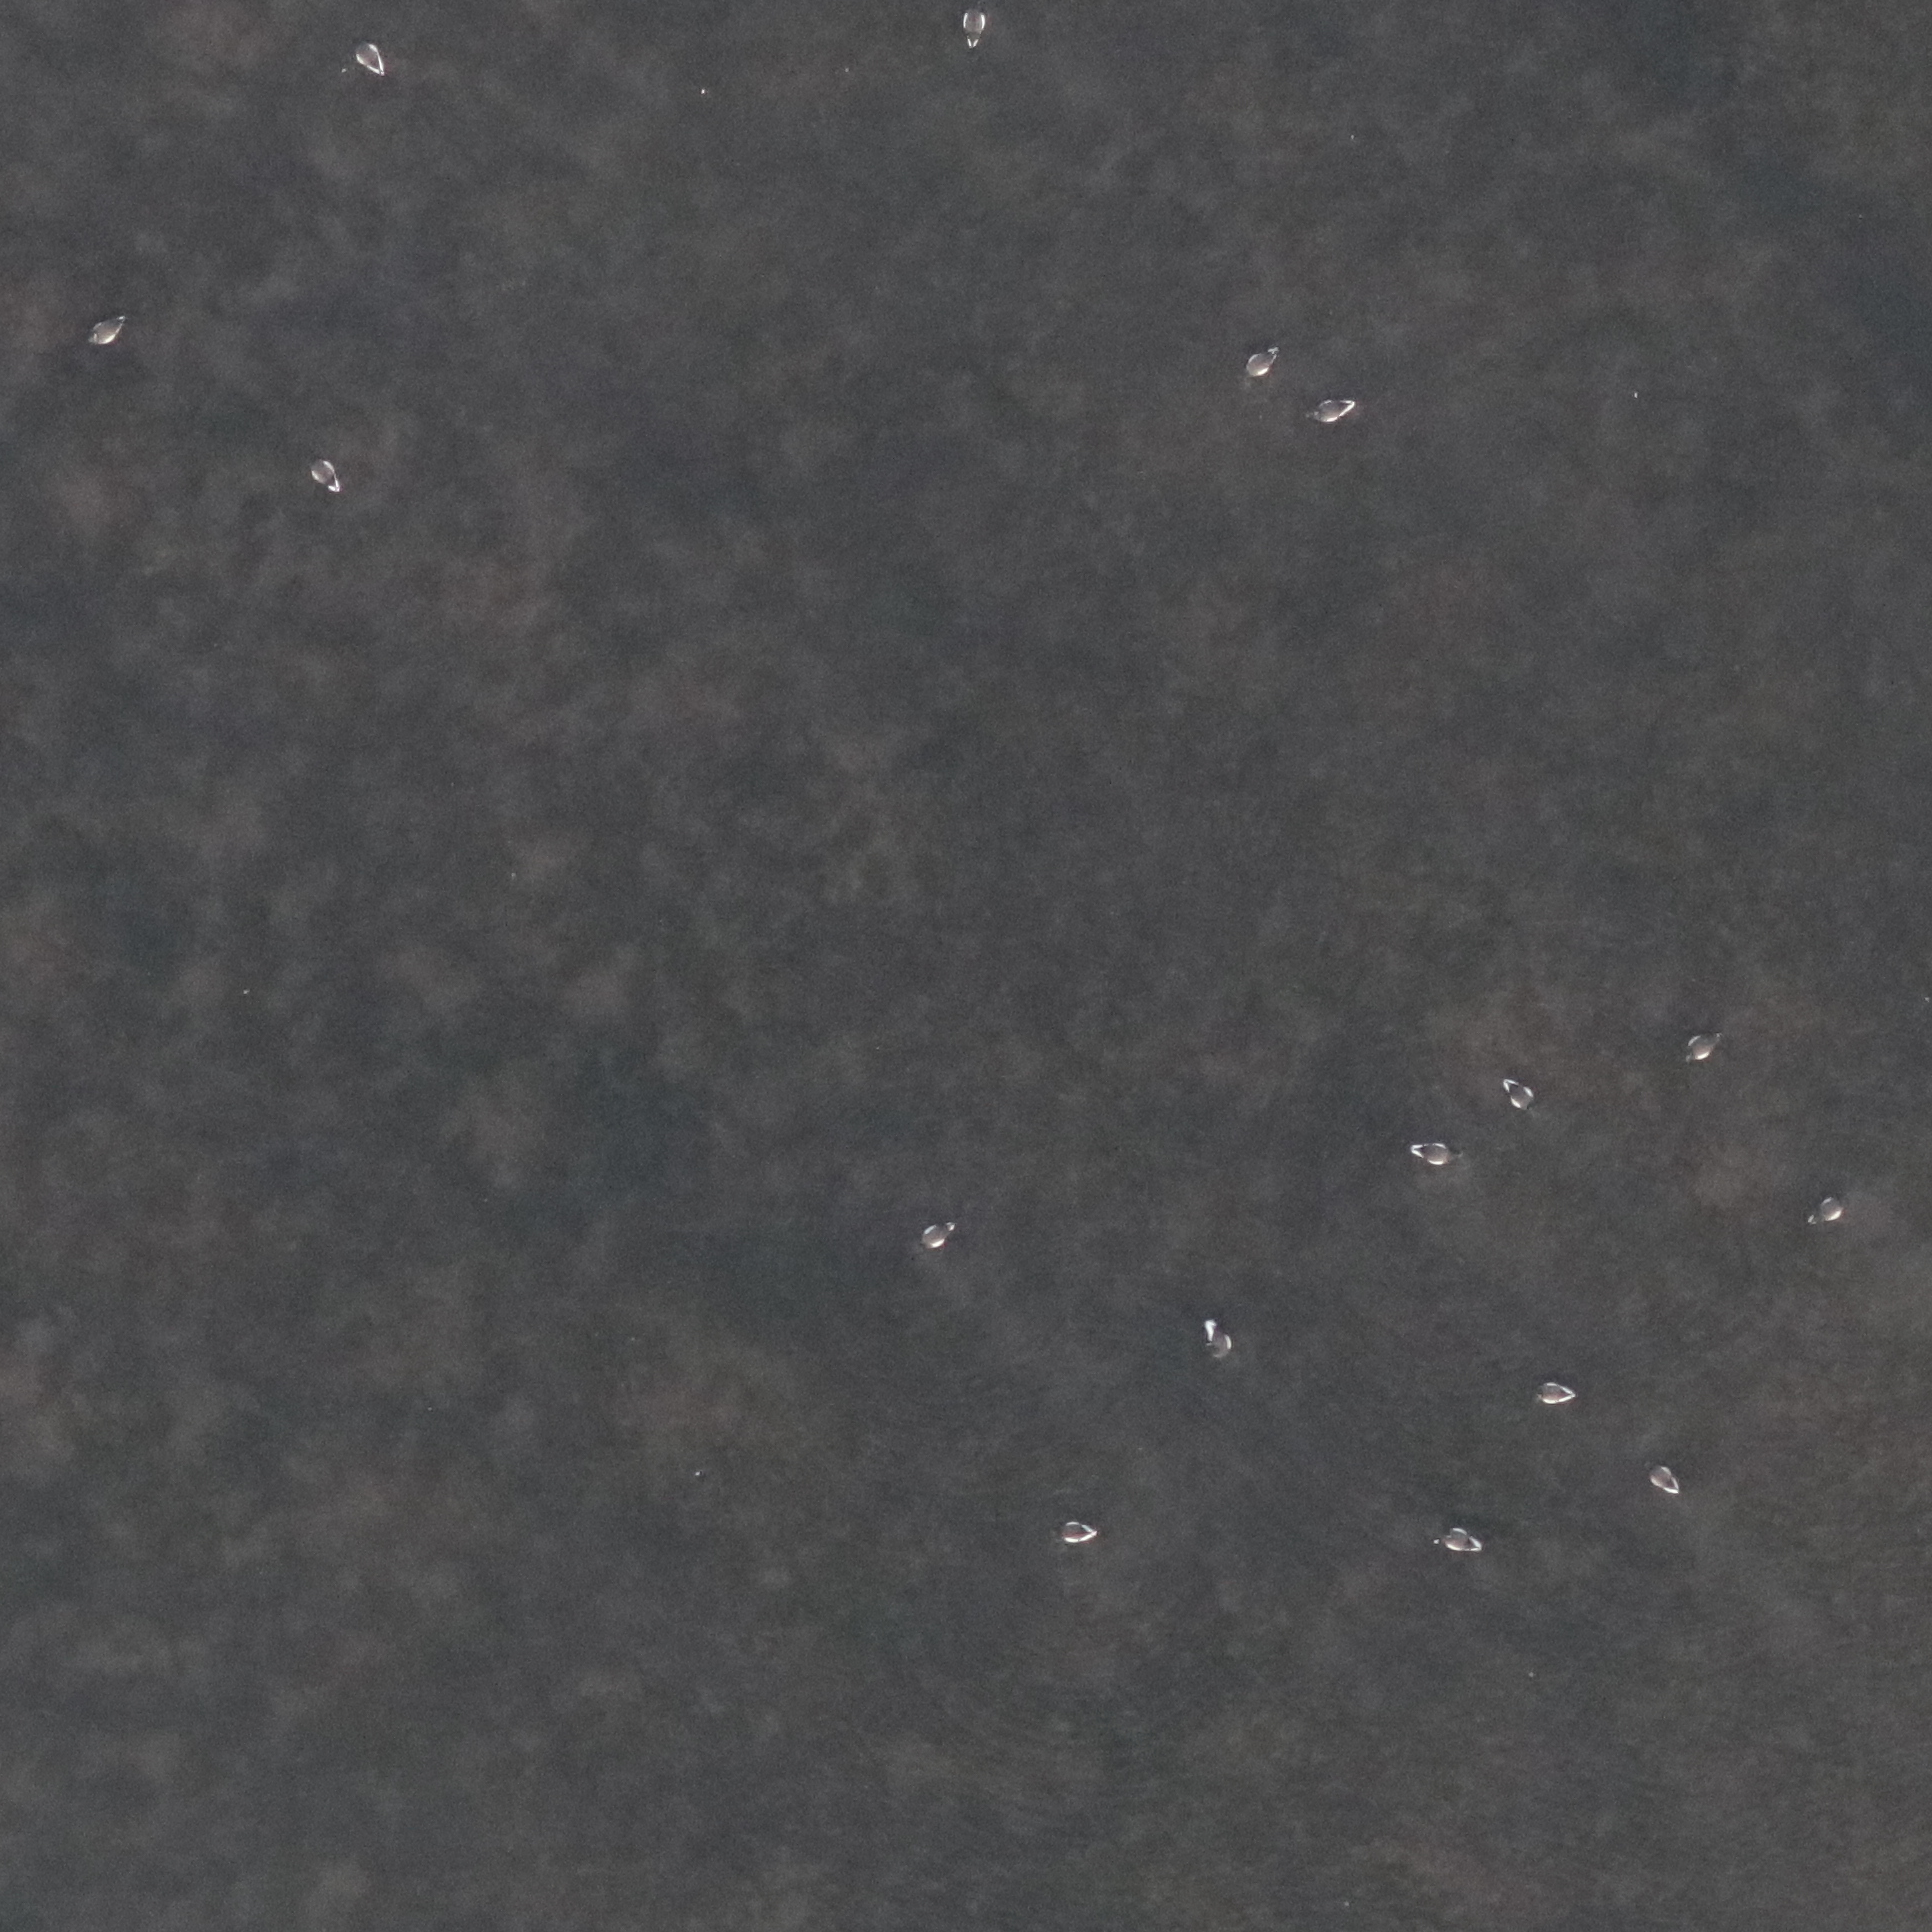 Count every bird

16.